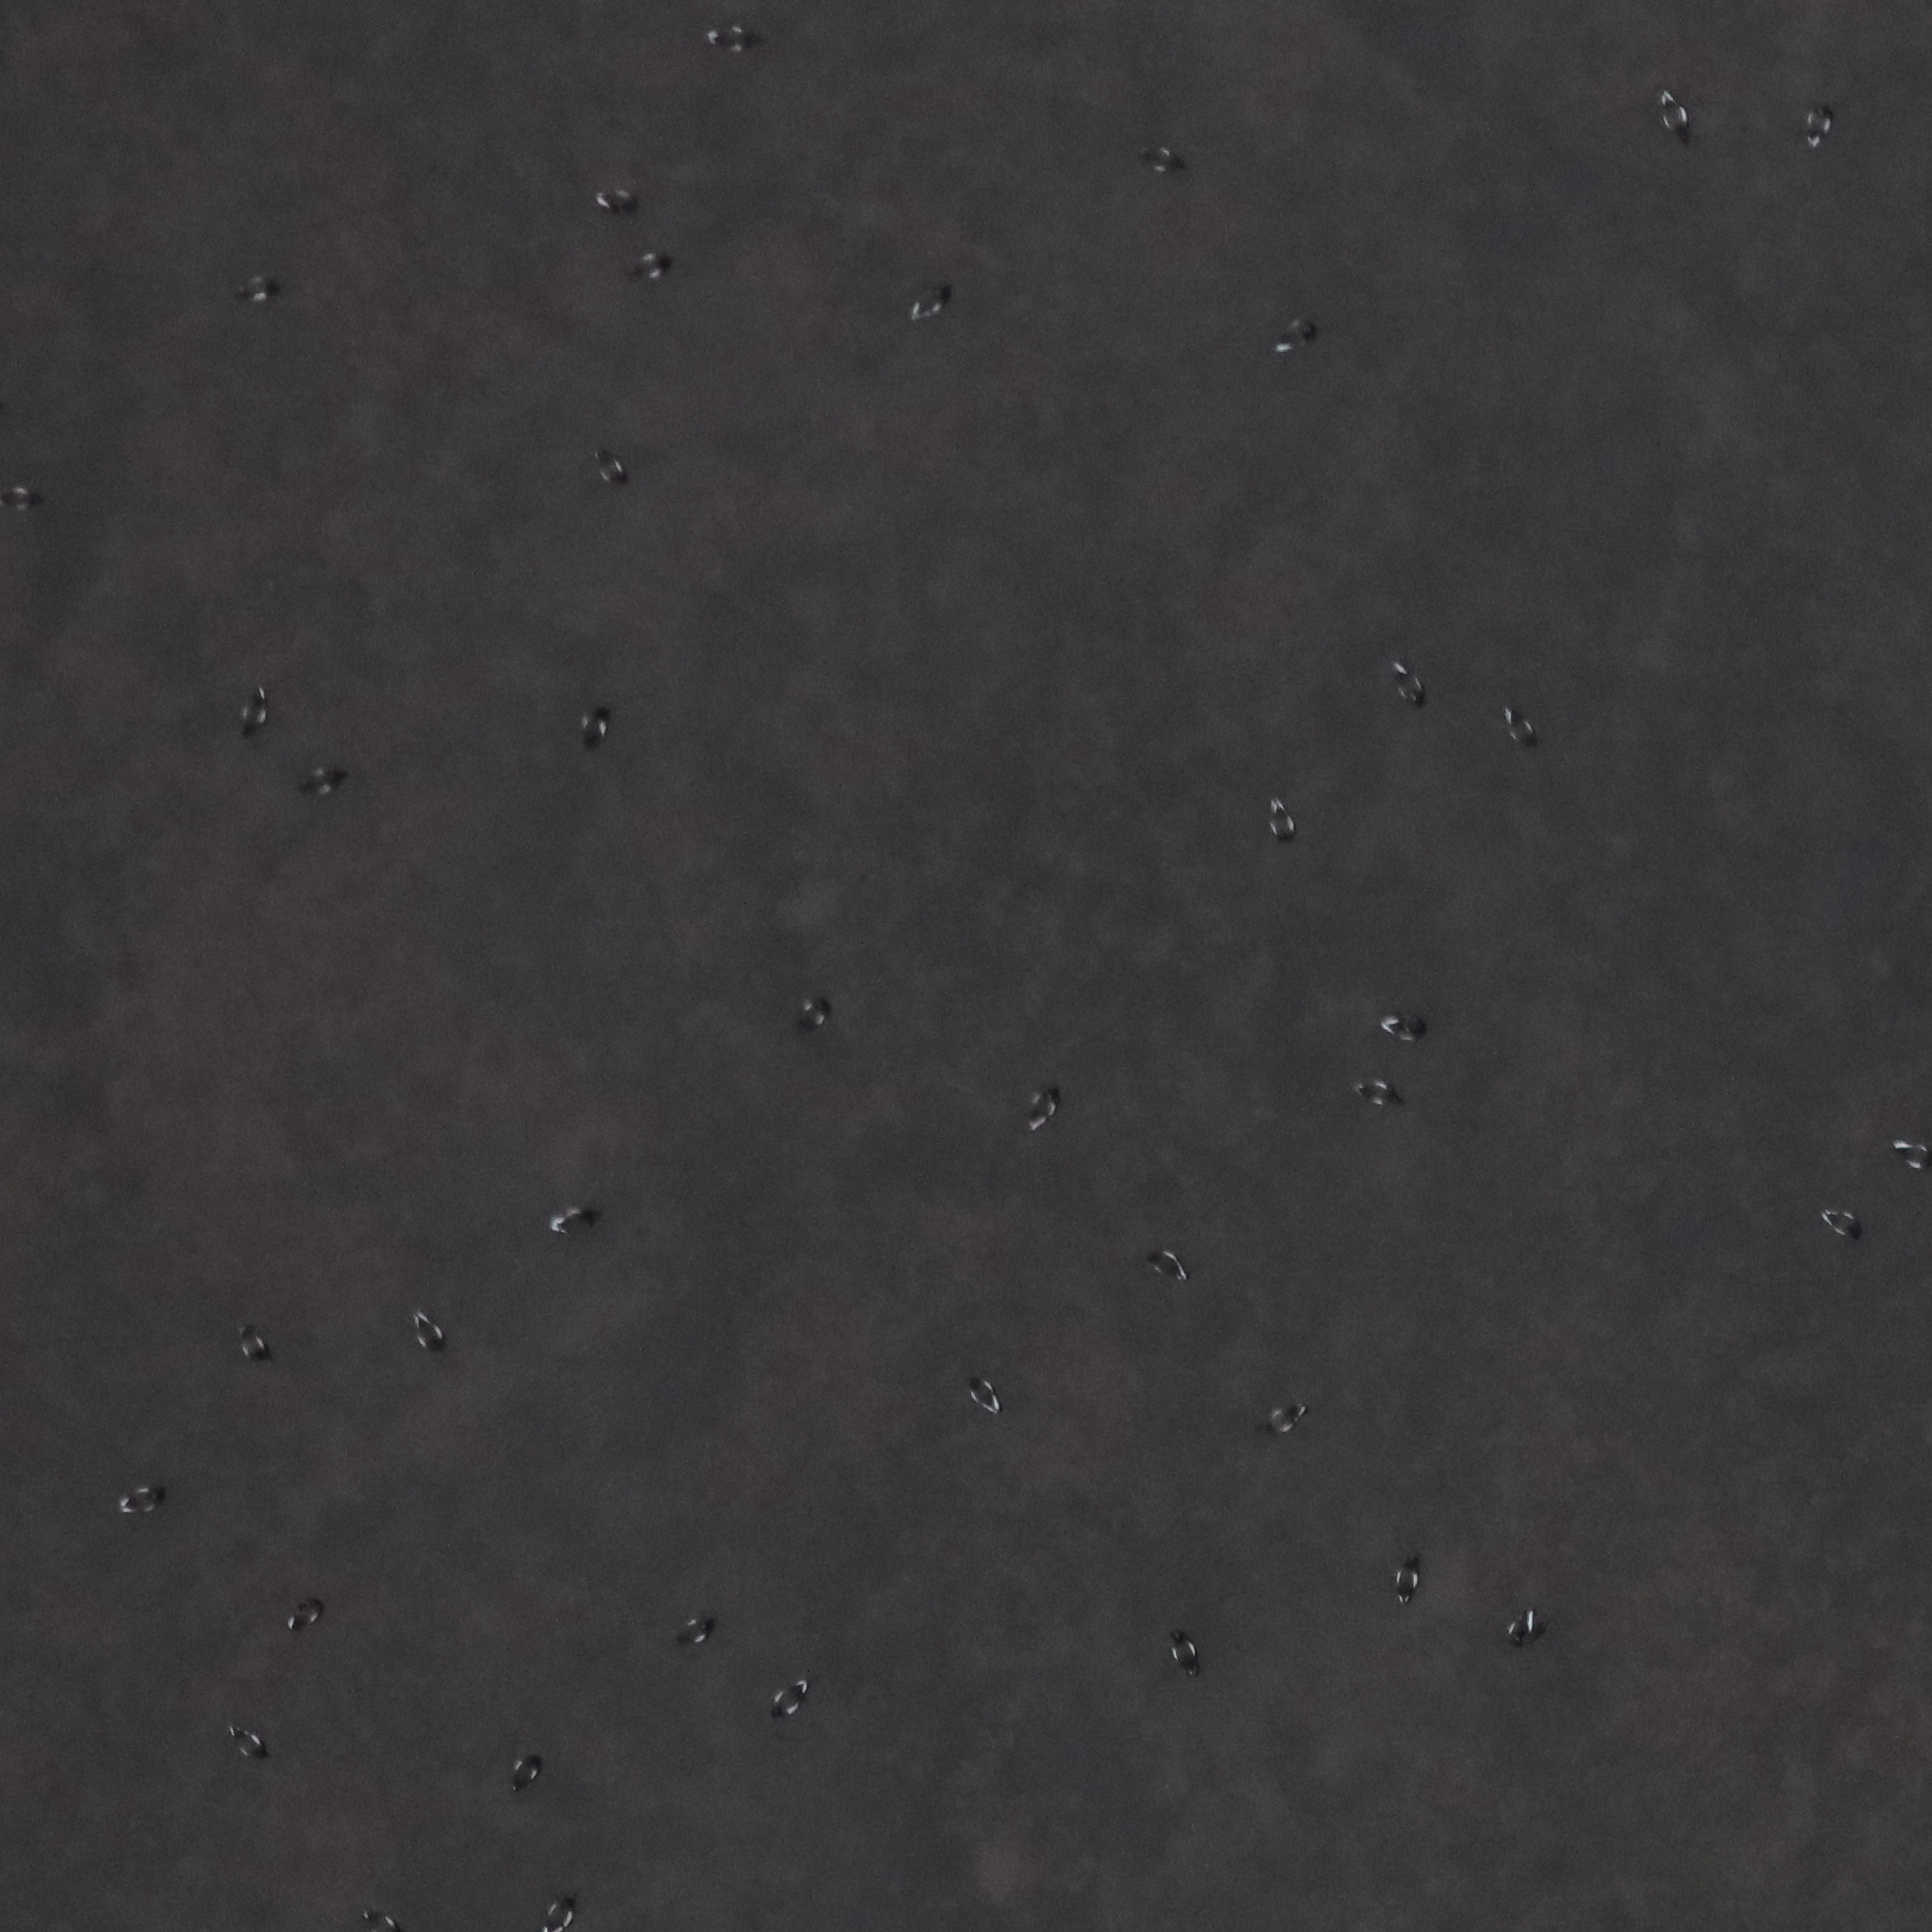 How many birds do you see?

40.